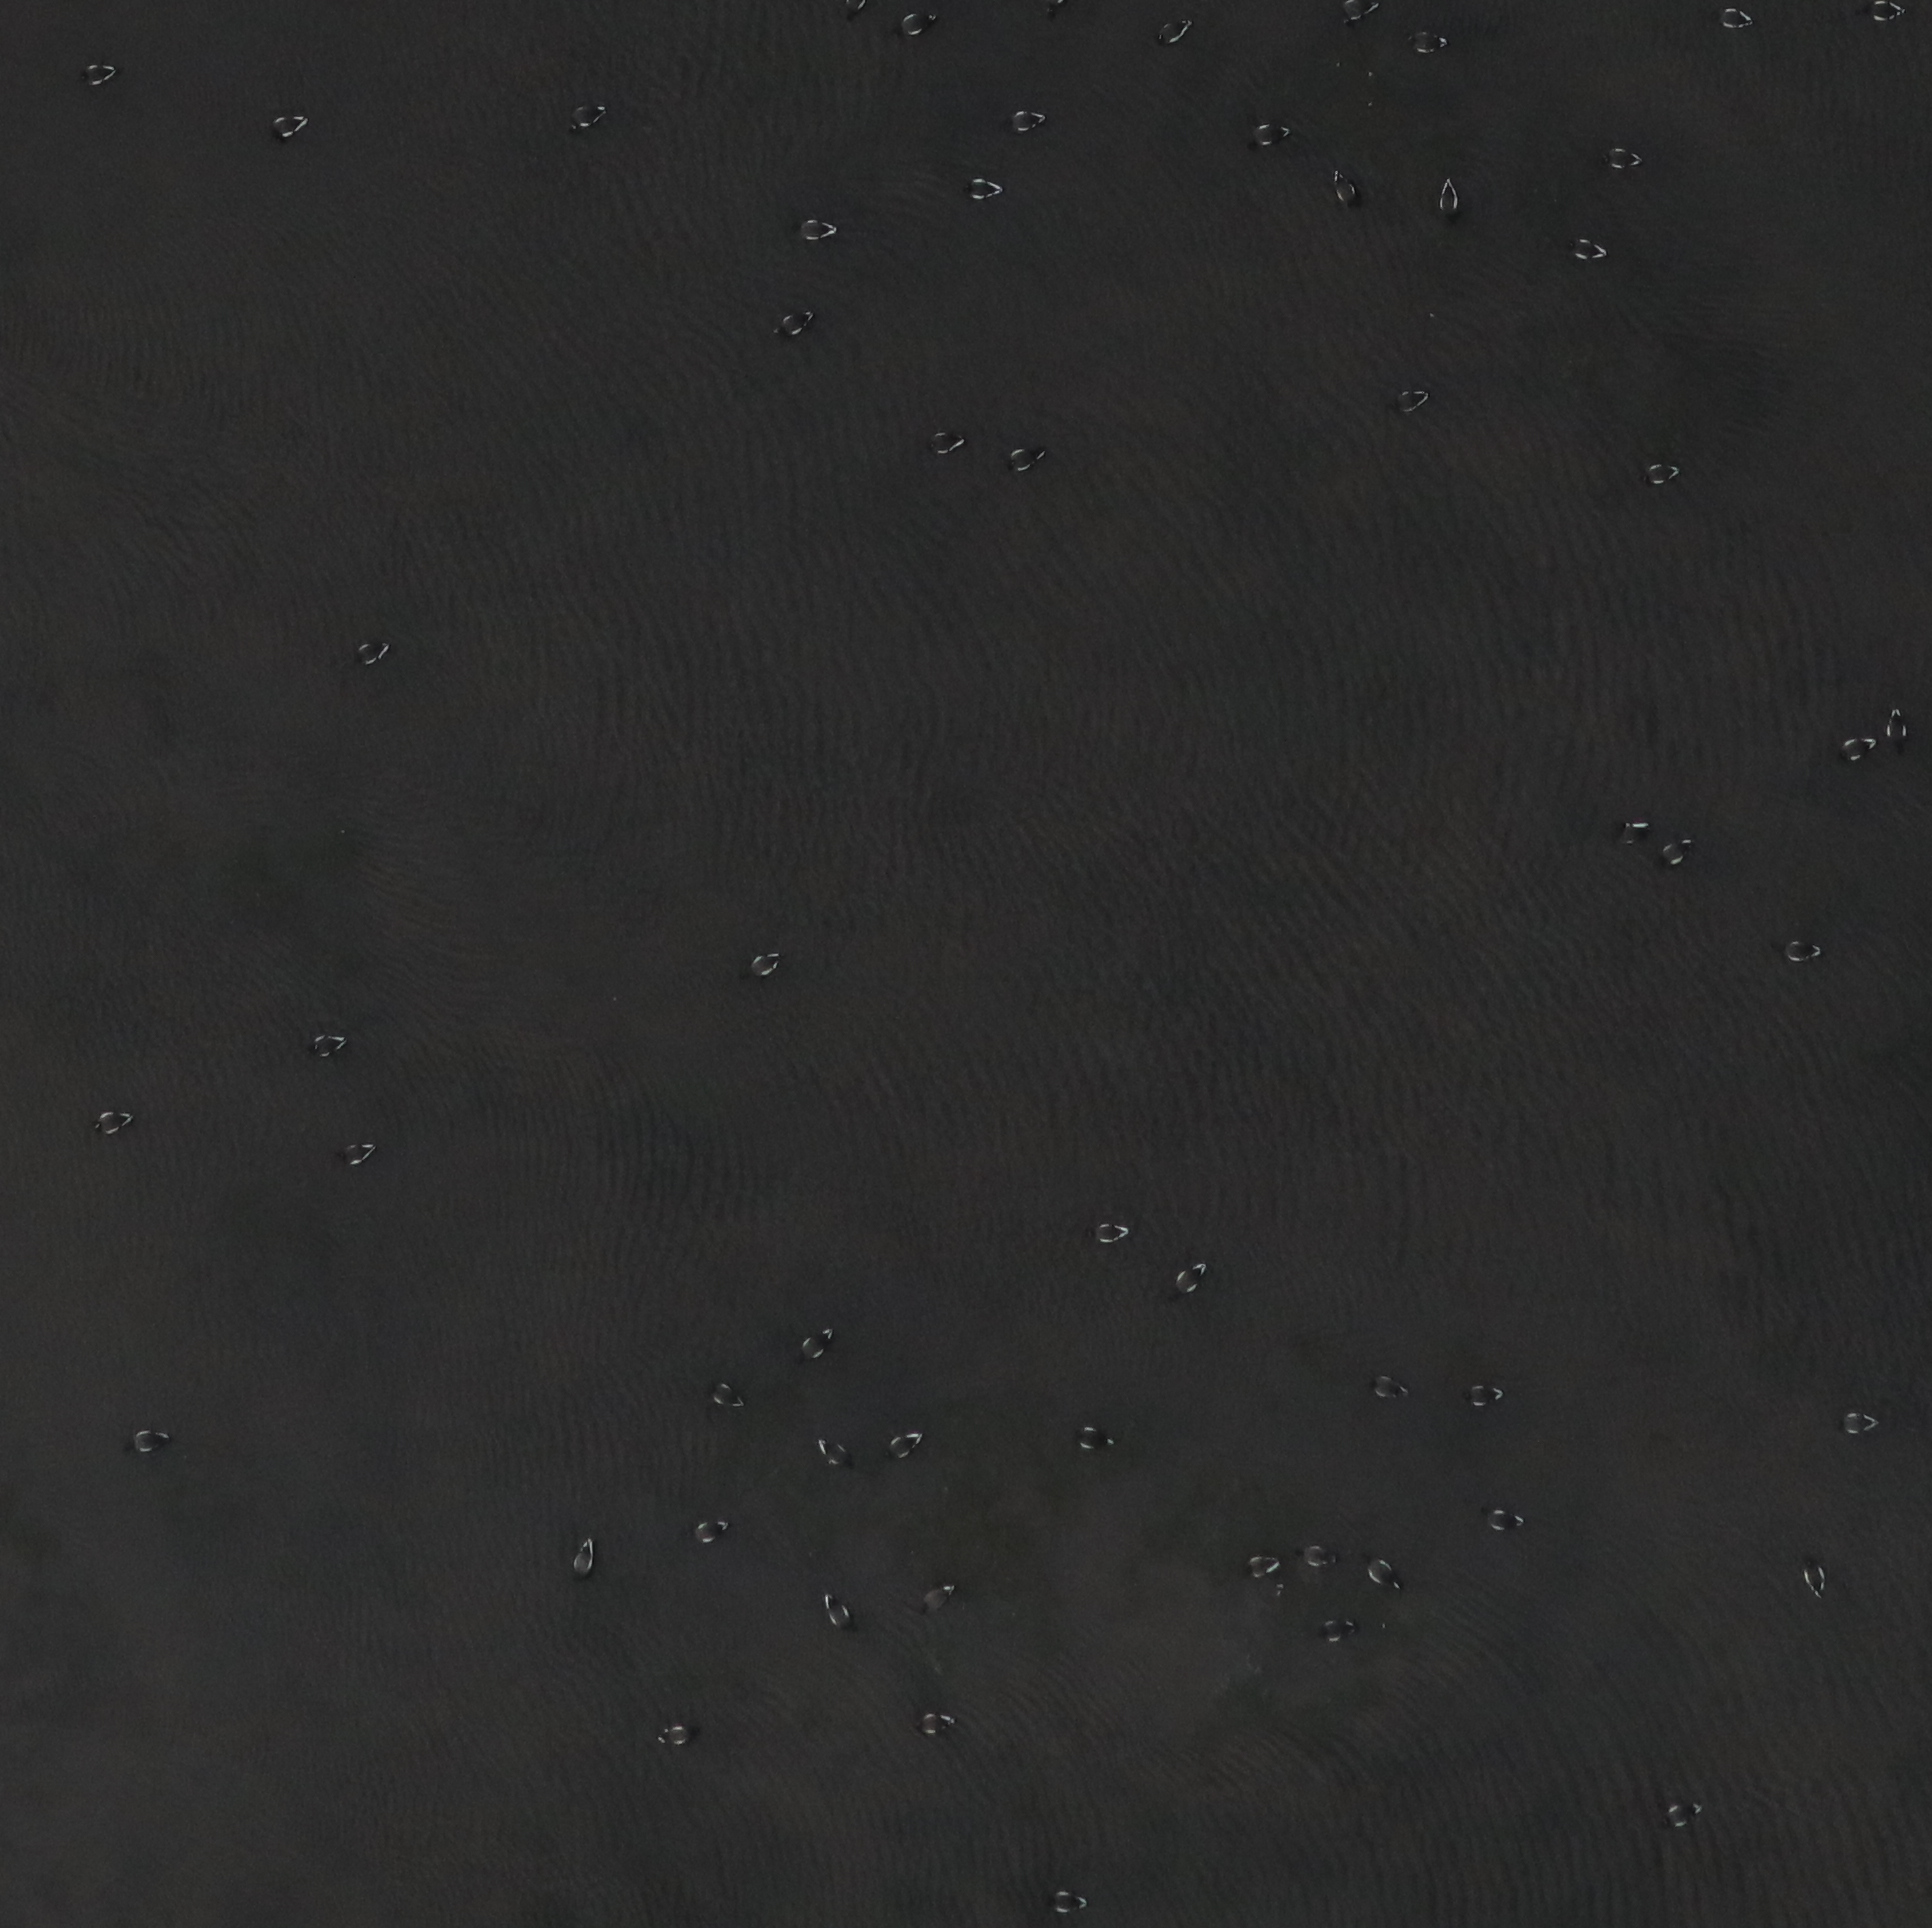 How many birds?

58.